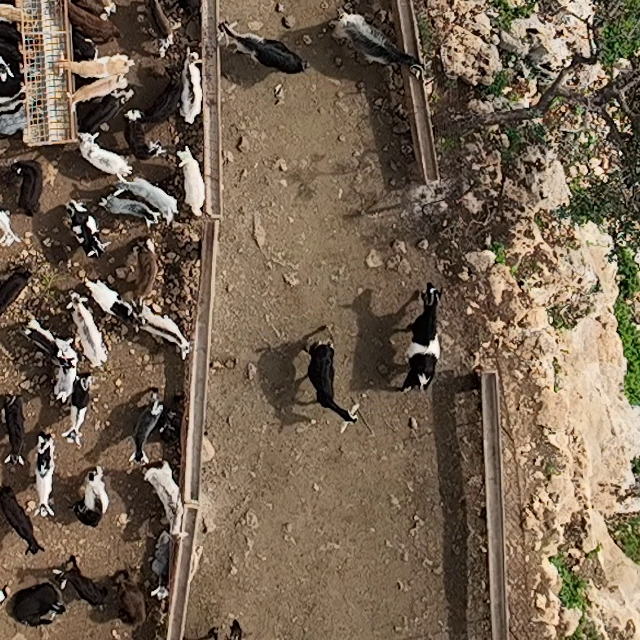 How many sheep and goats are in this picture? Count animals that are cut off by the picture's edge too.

48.